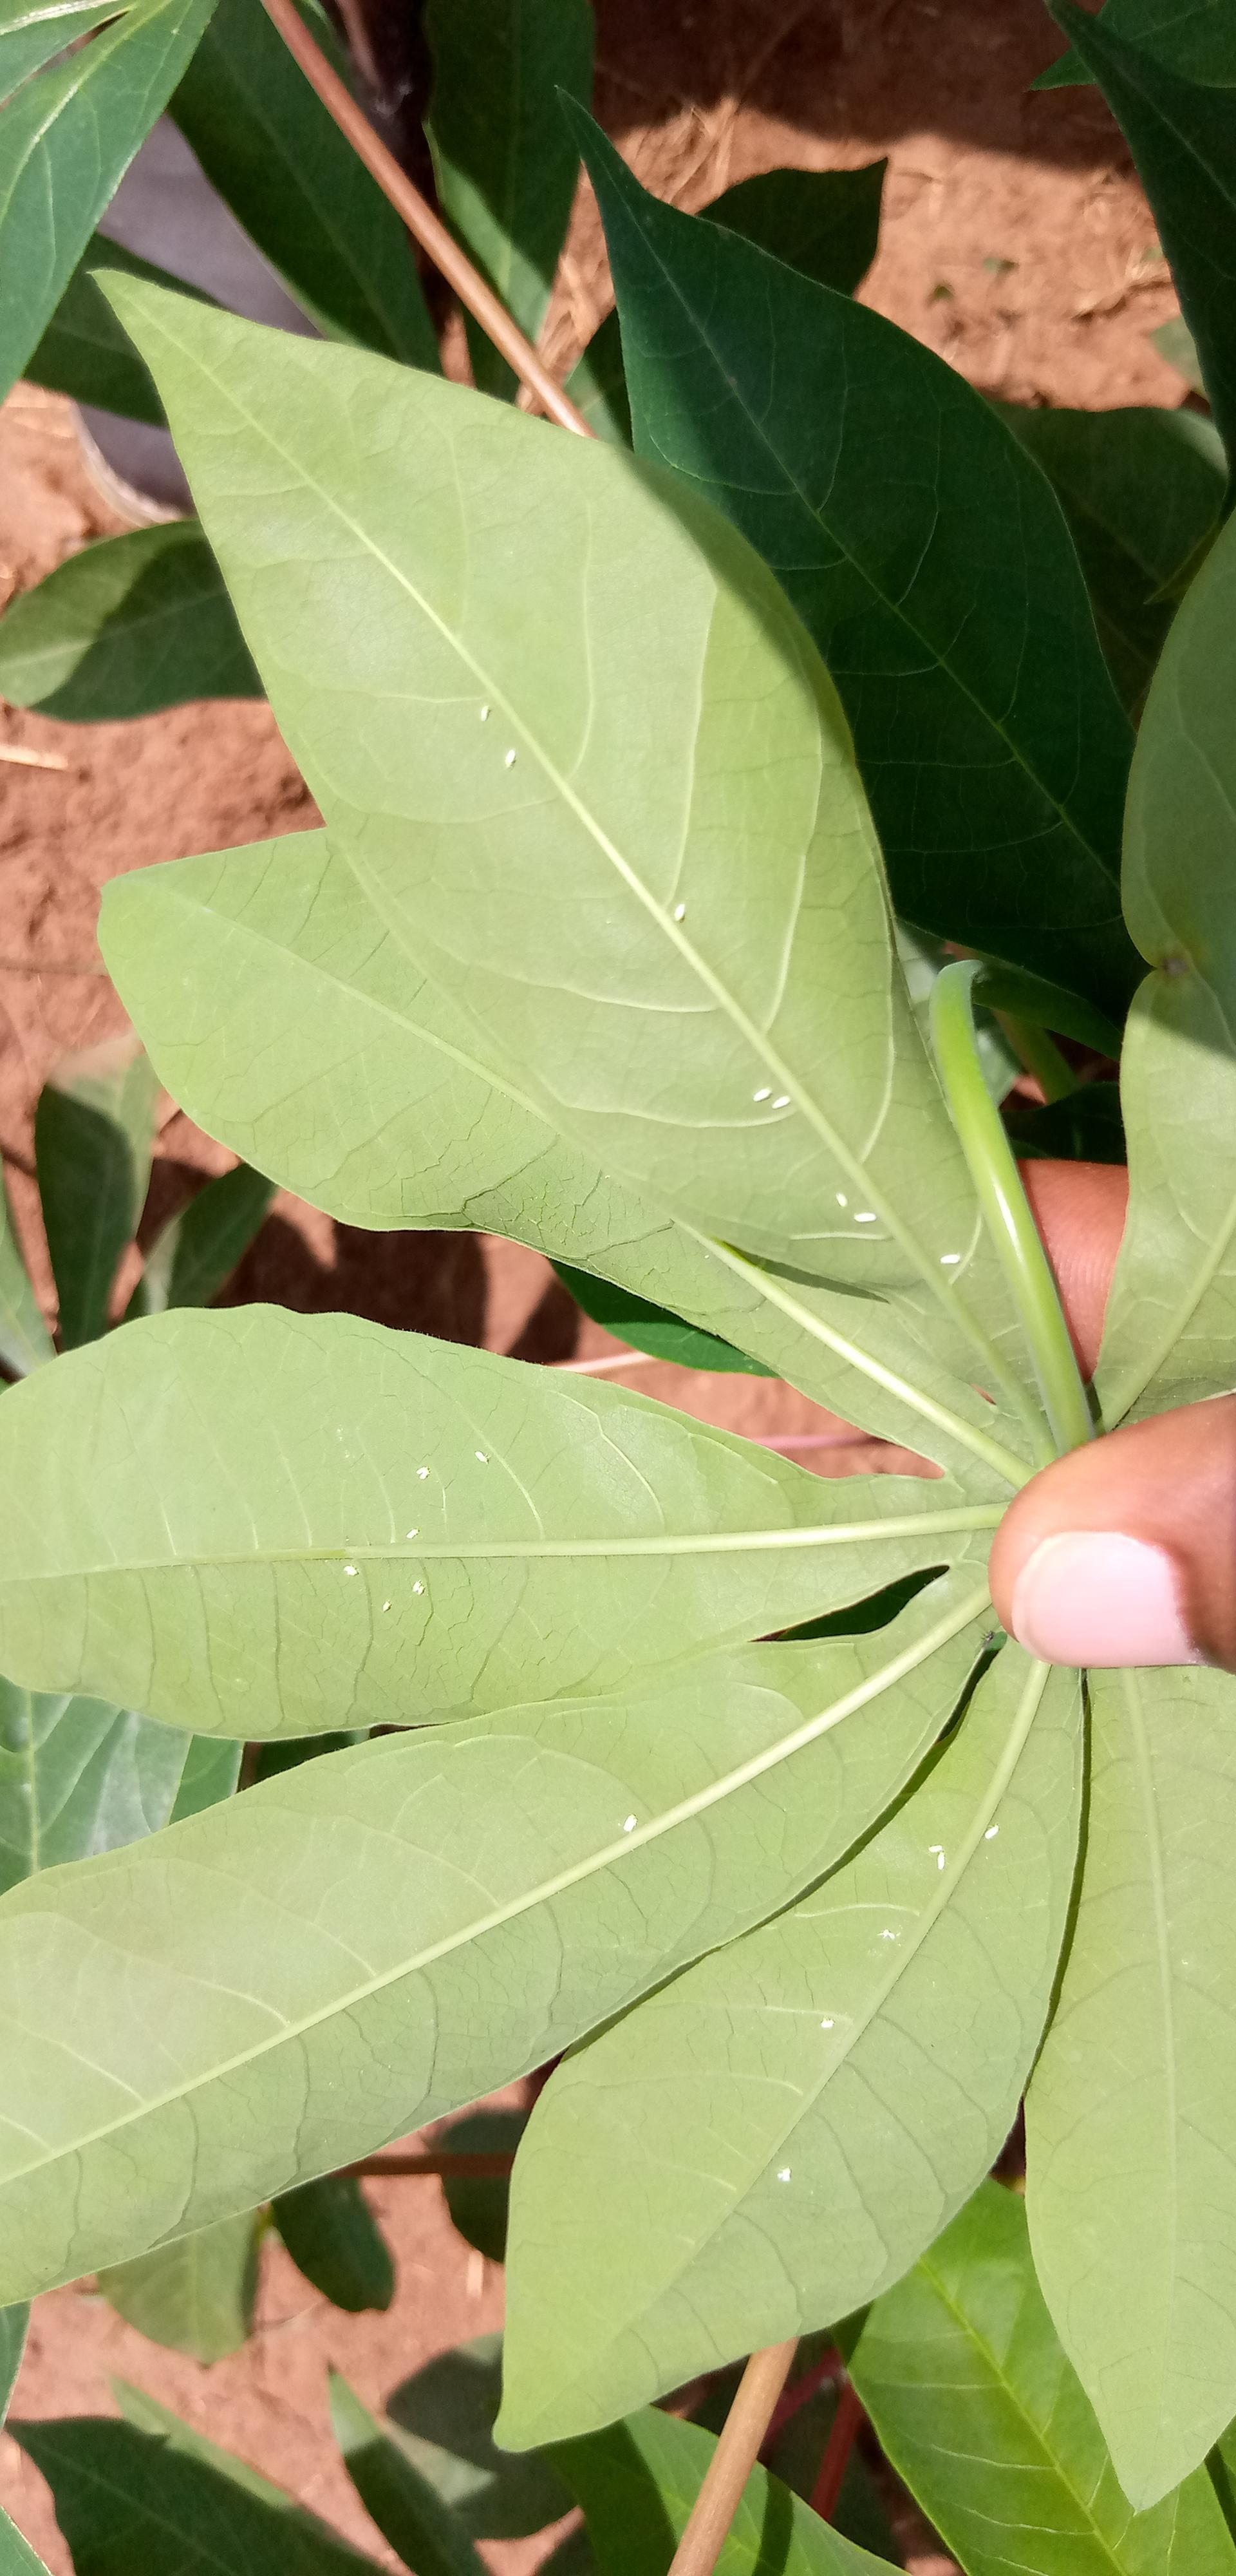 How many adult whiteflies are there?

21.